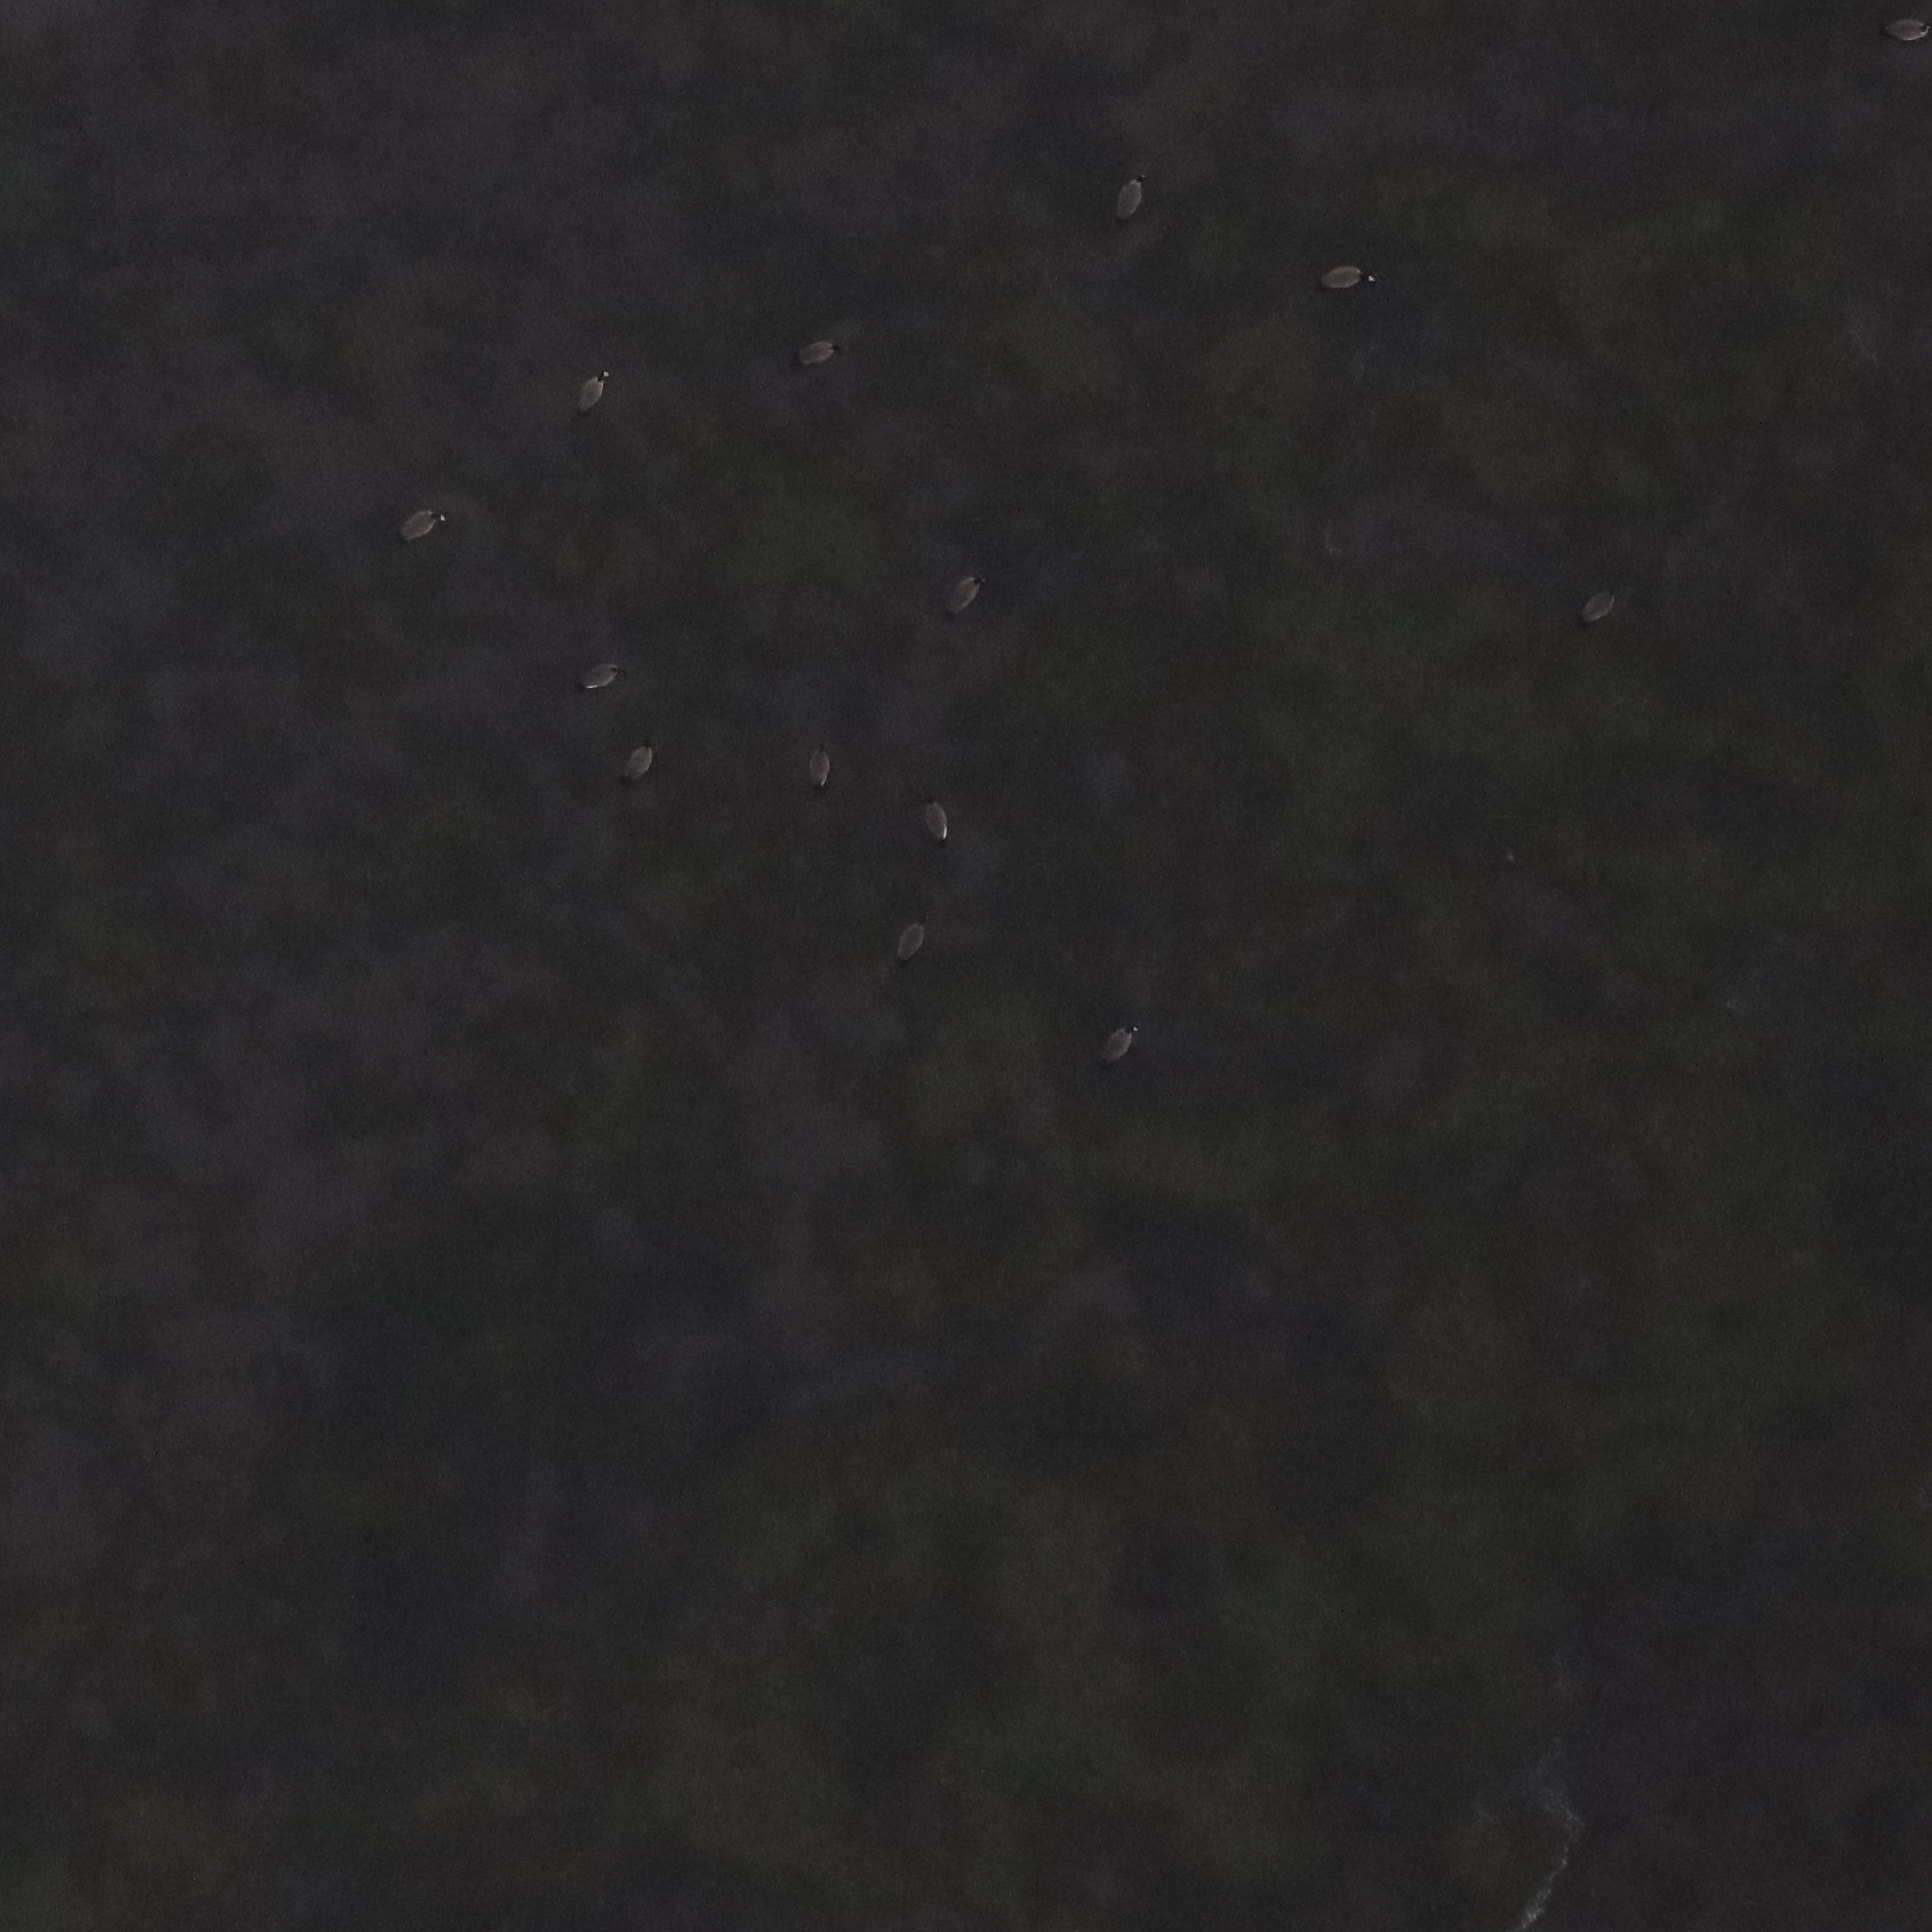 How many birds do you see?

14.